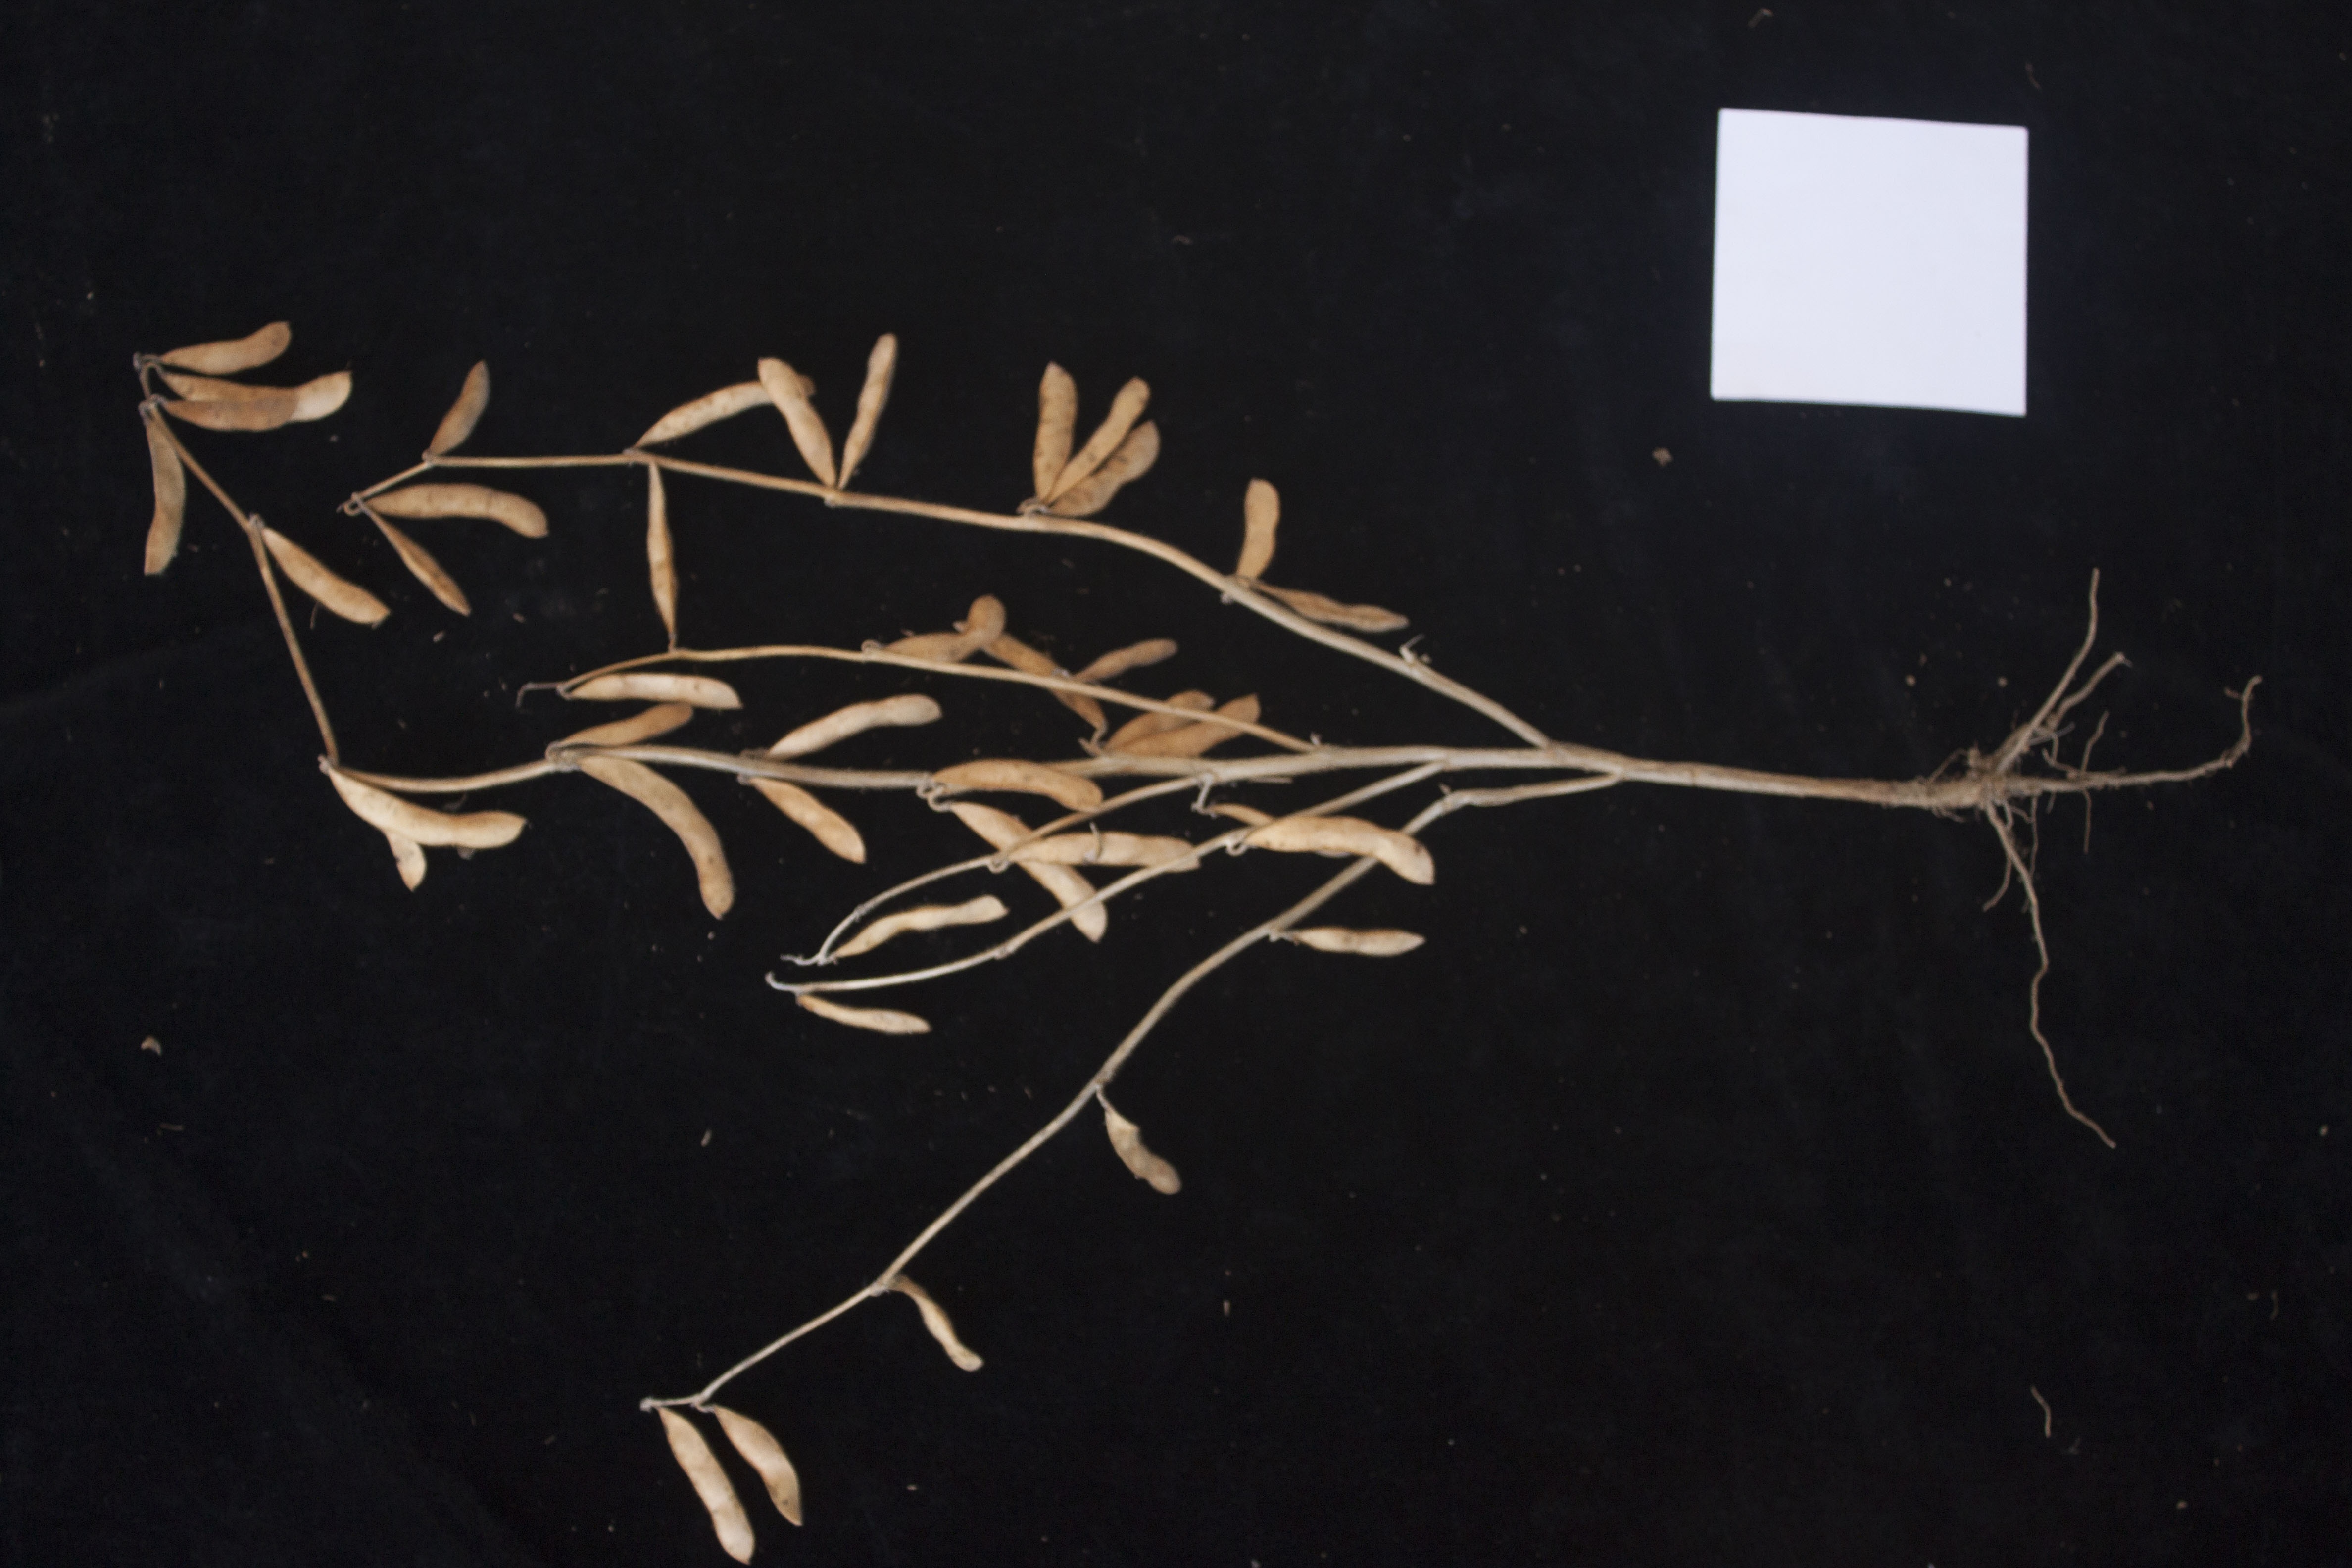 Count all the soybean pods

41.